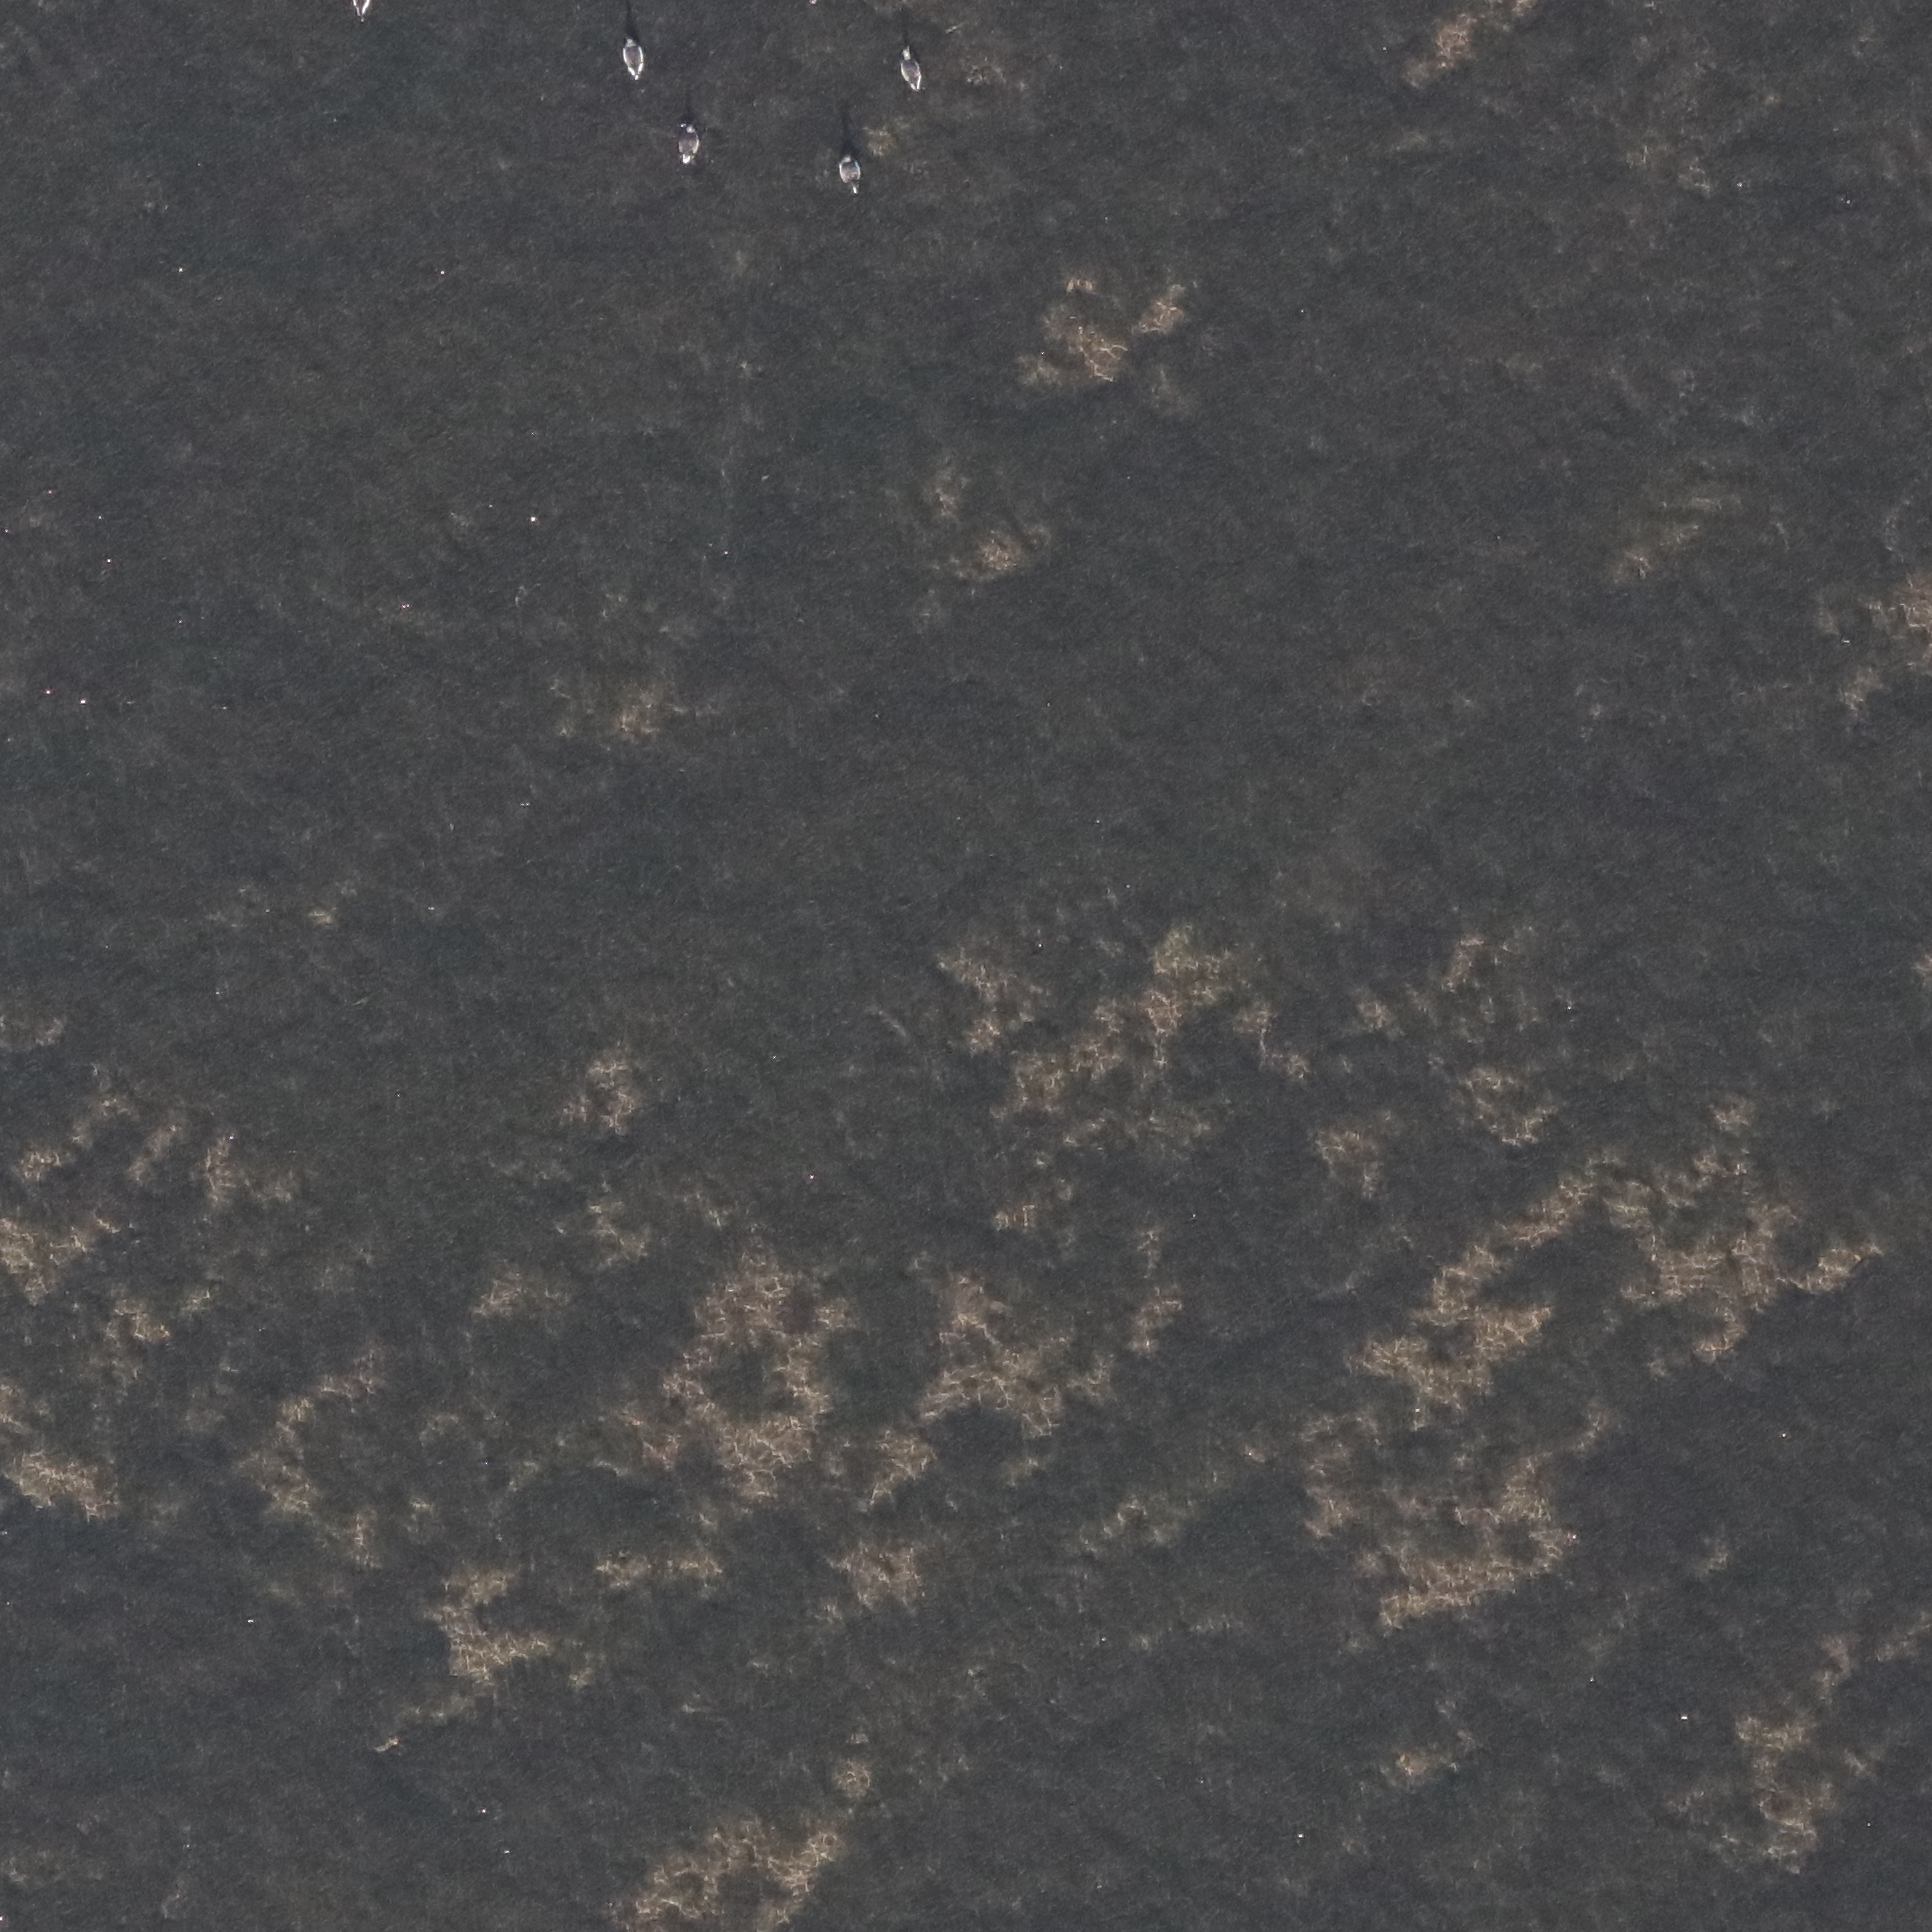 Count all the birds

4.